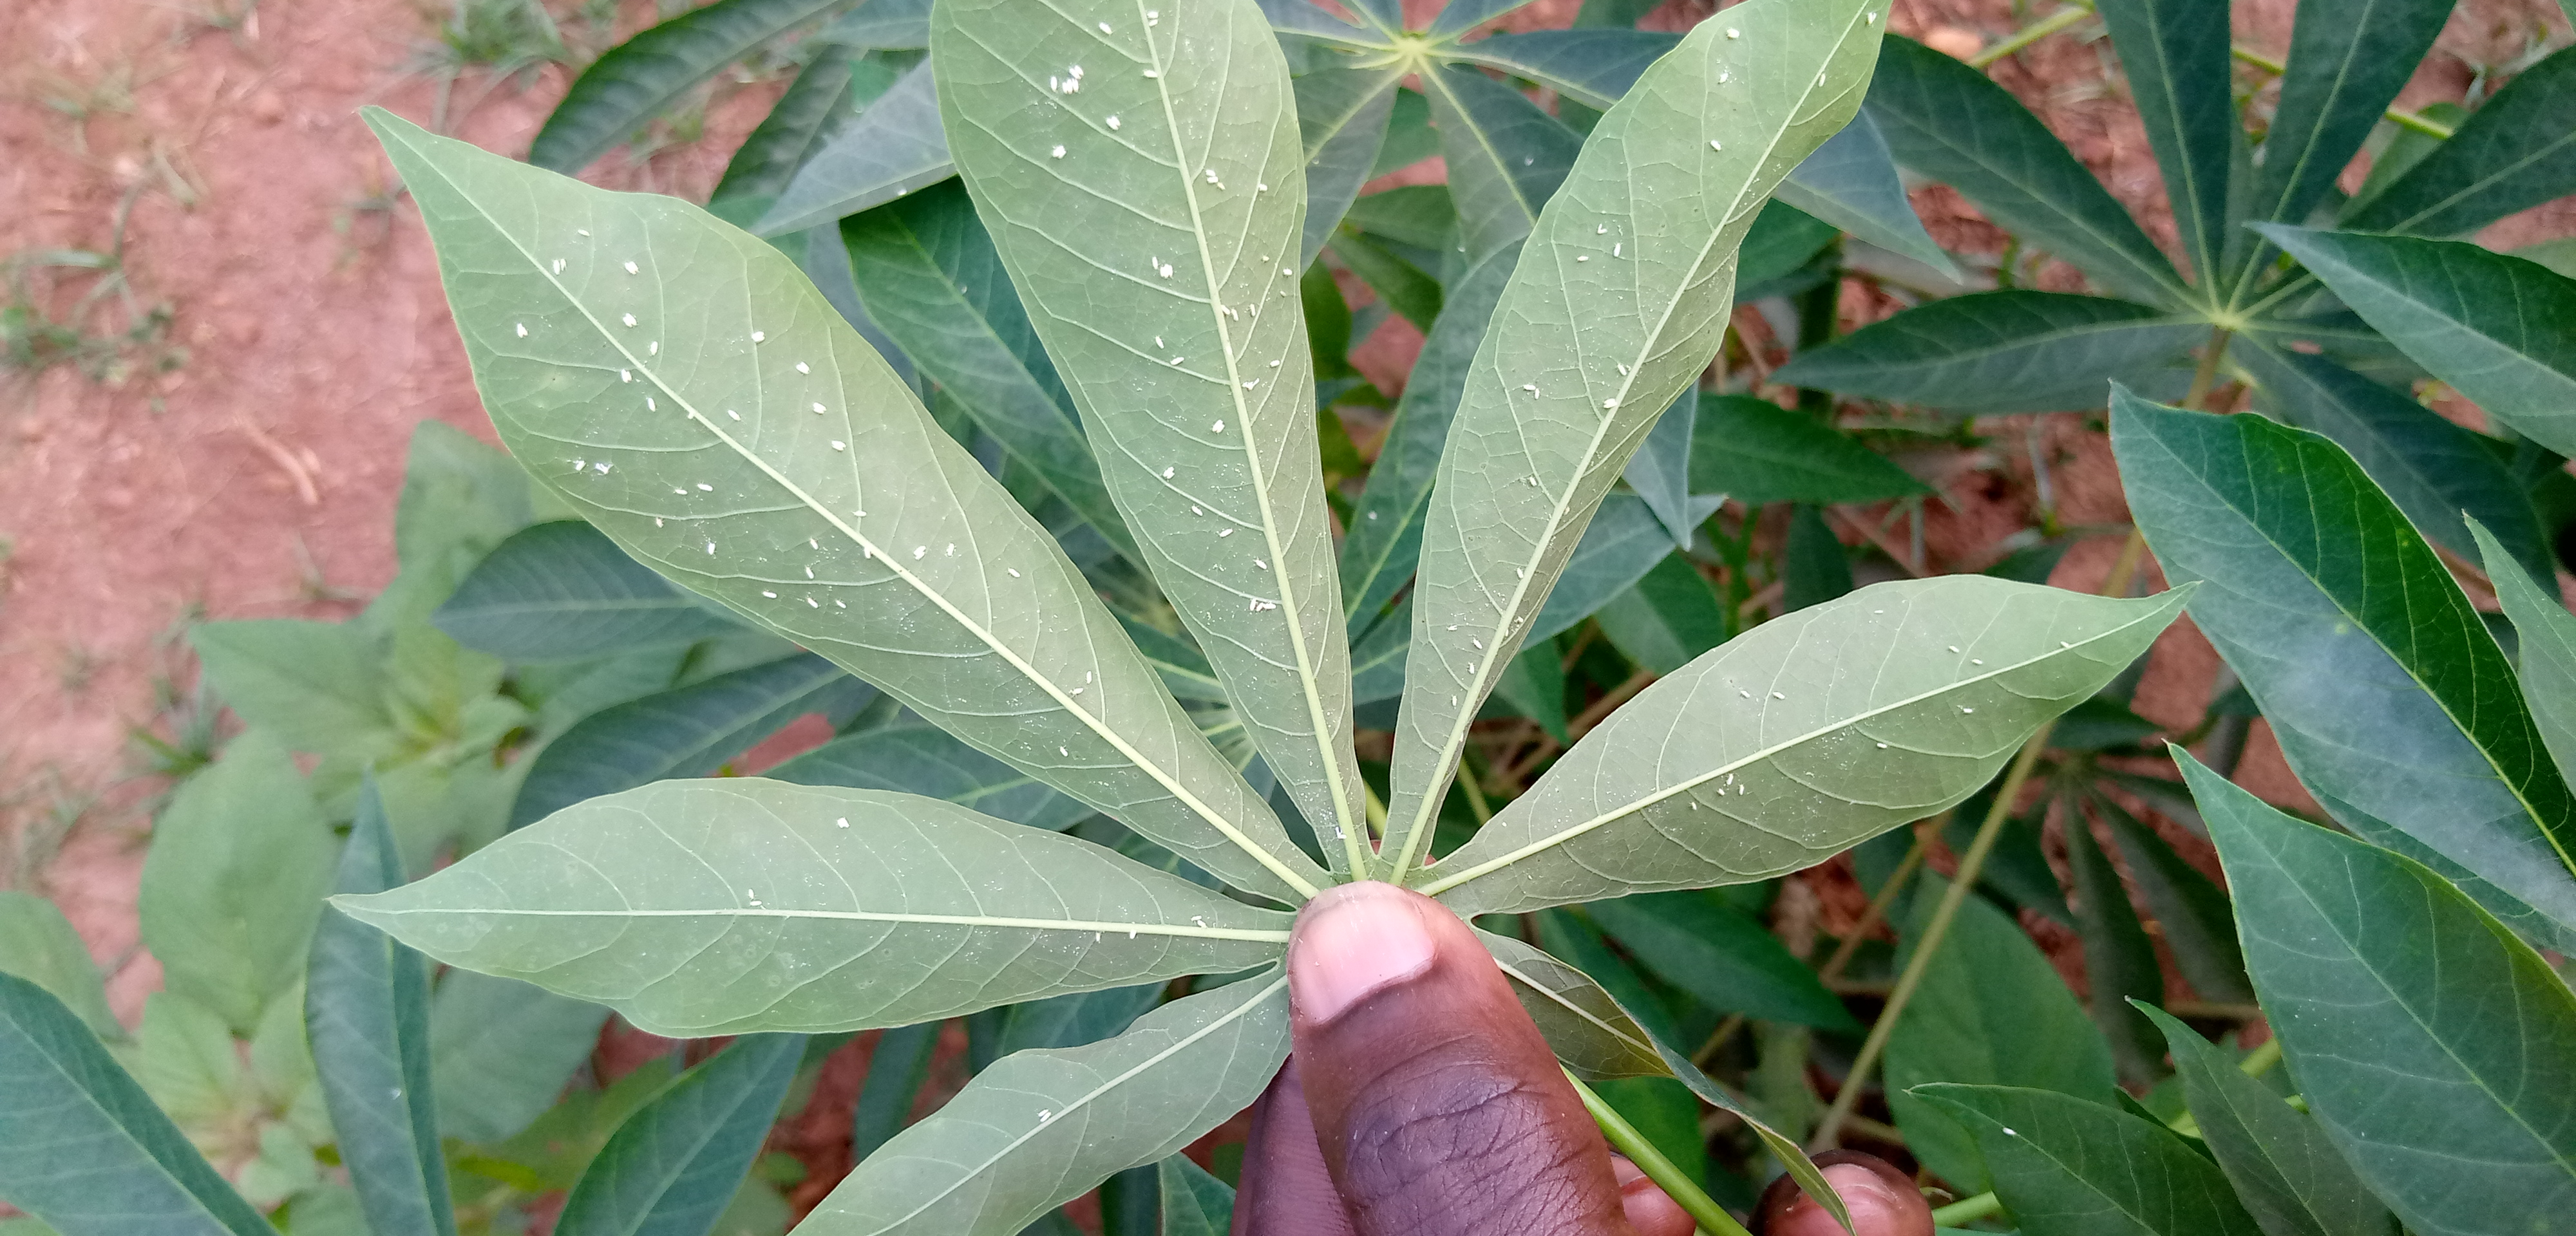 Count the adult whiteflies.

109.